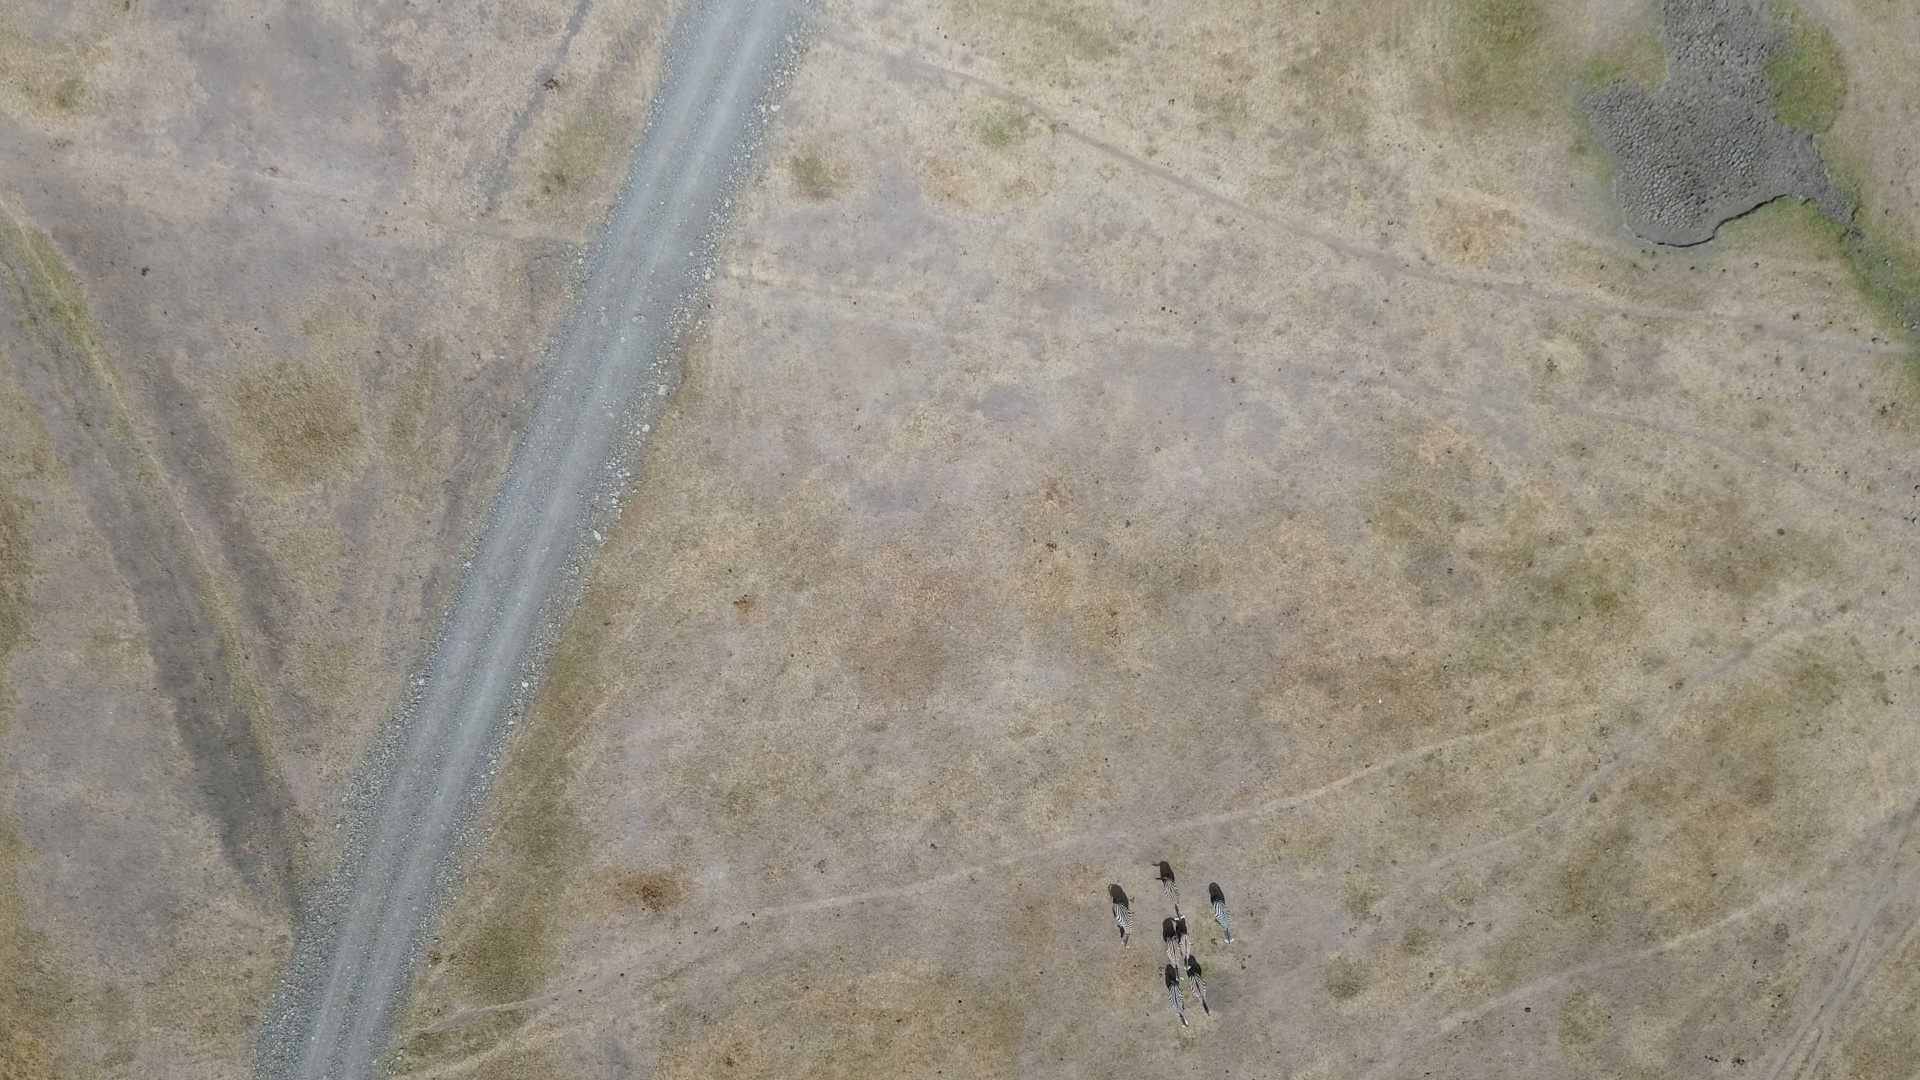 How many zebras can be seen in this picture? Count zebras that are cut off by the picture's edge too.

7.